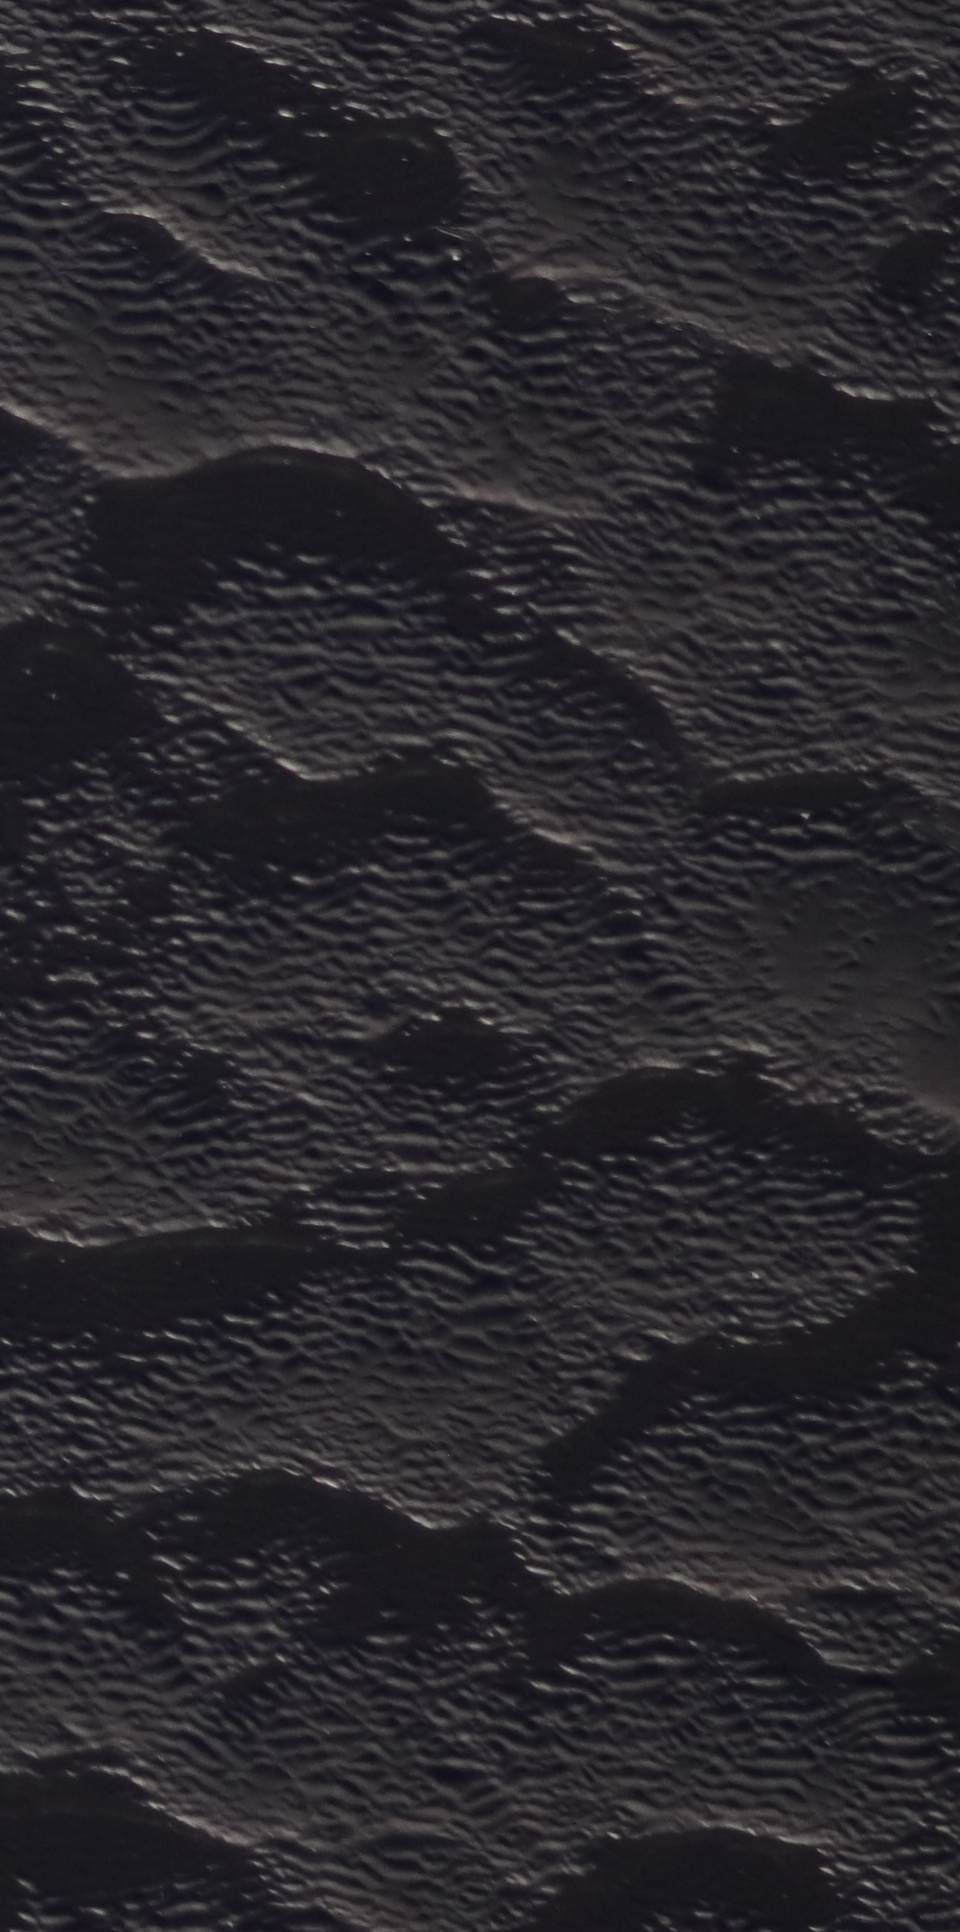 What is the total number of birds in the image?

0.